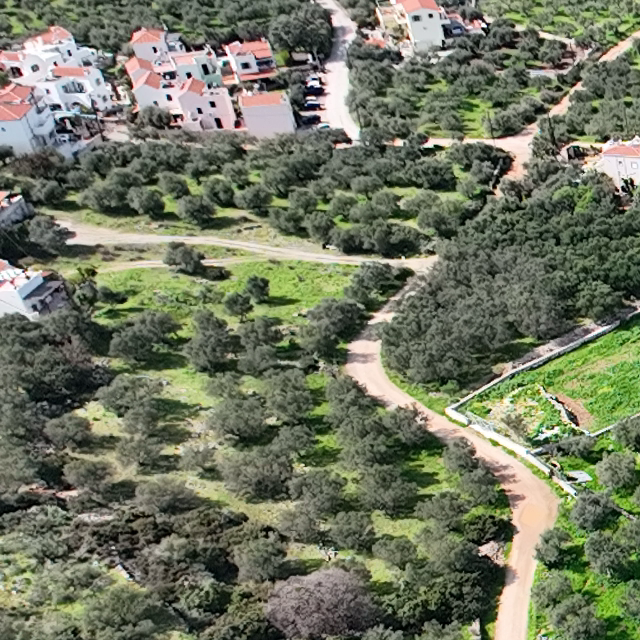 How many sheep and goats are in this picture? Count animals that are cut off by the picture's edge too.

0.